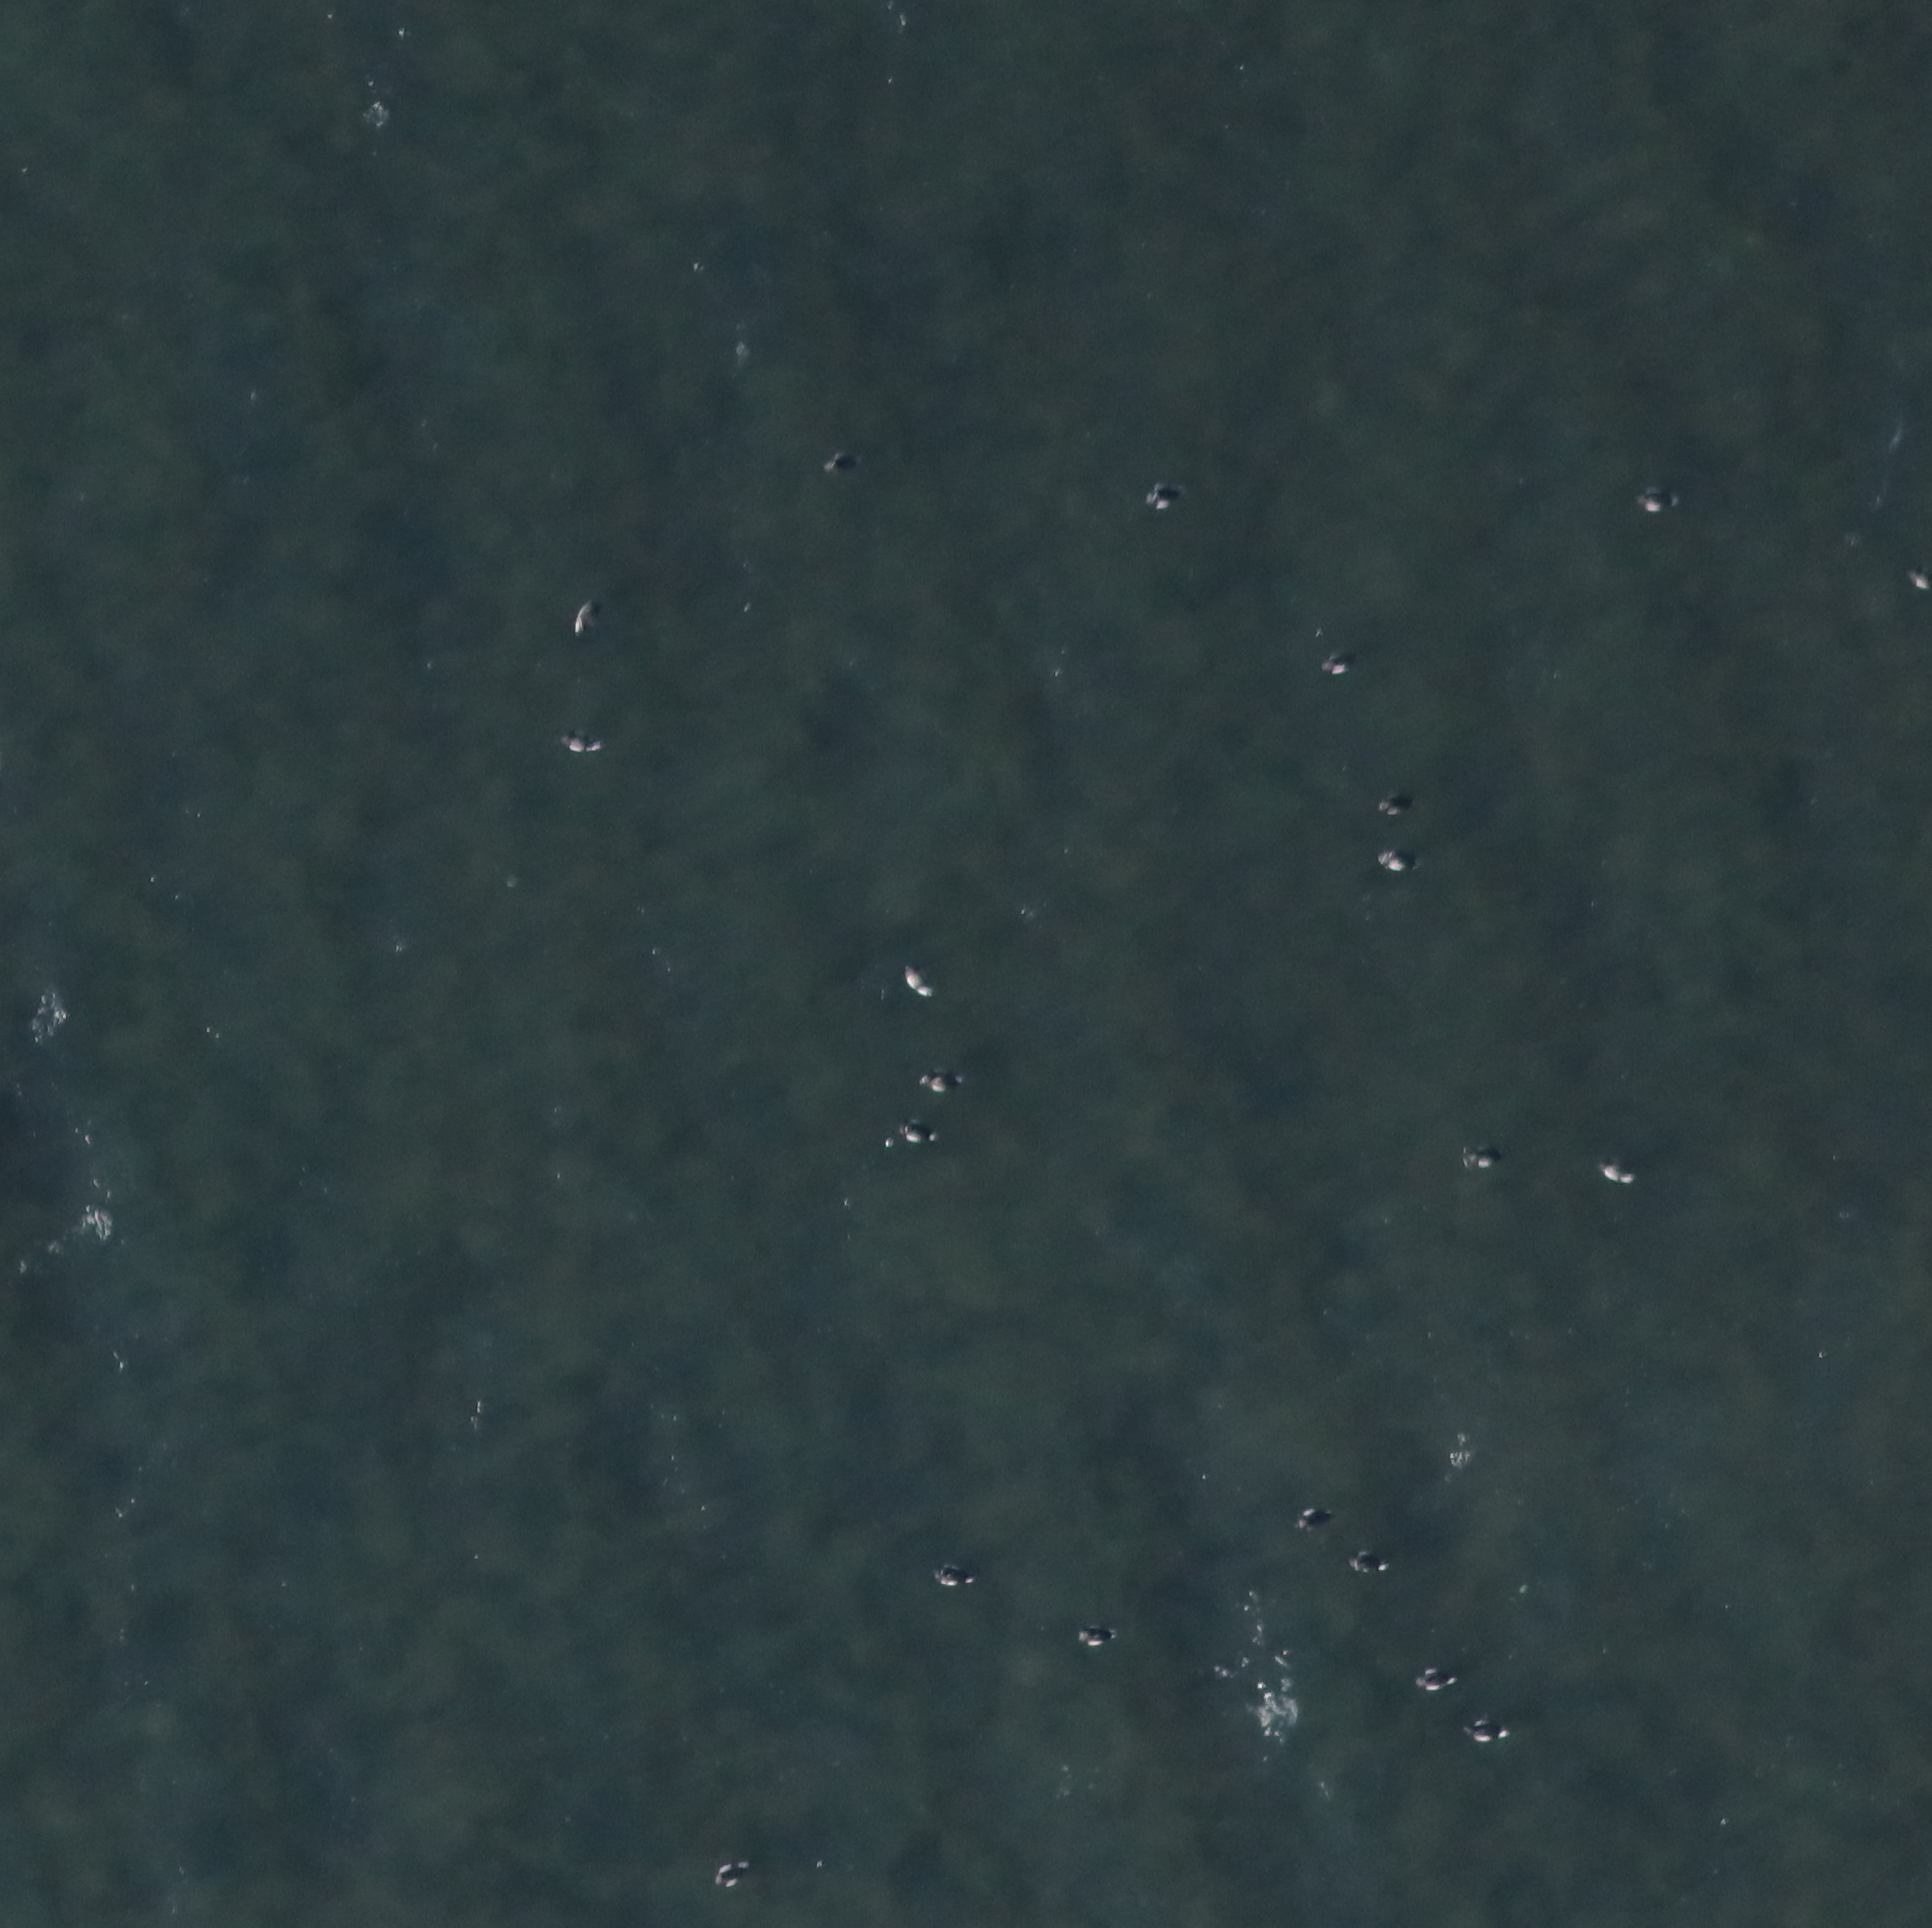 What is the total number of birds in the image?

21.